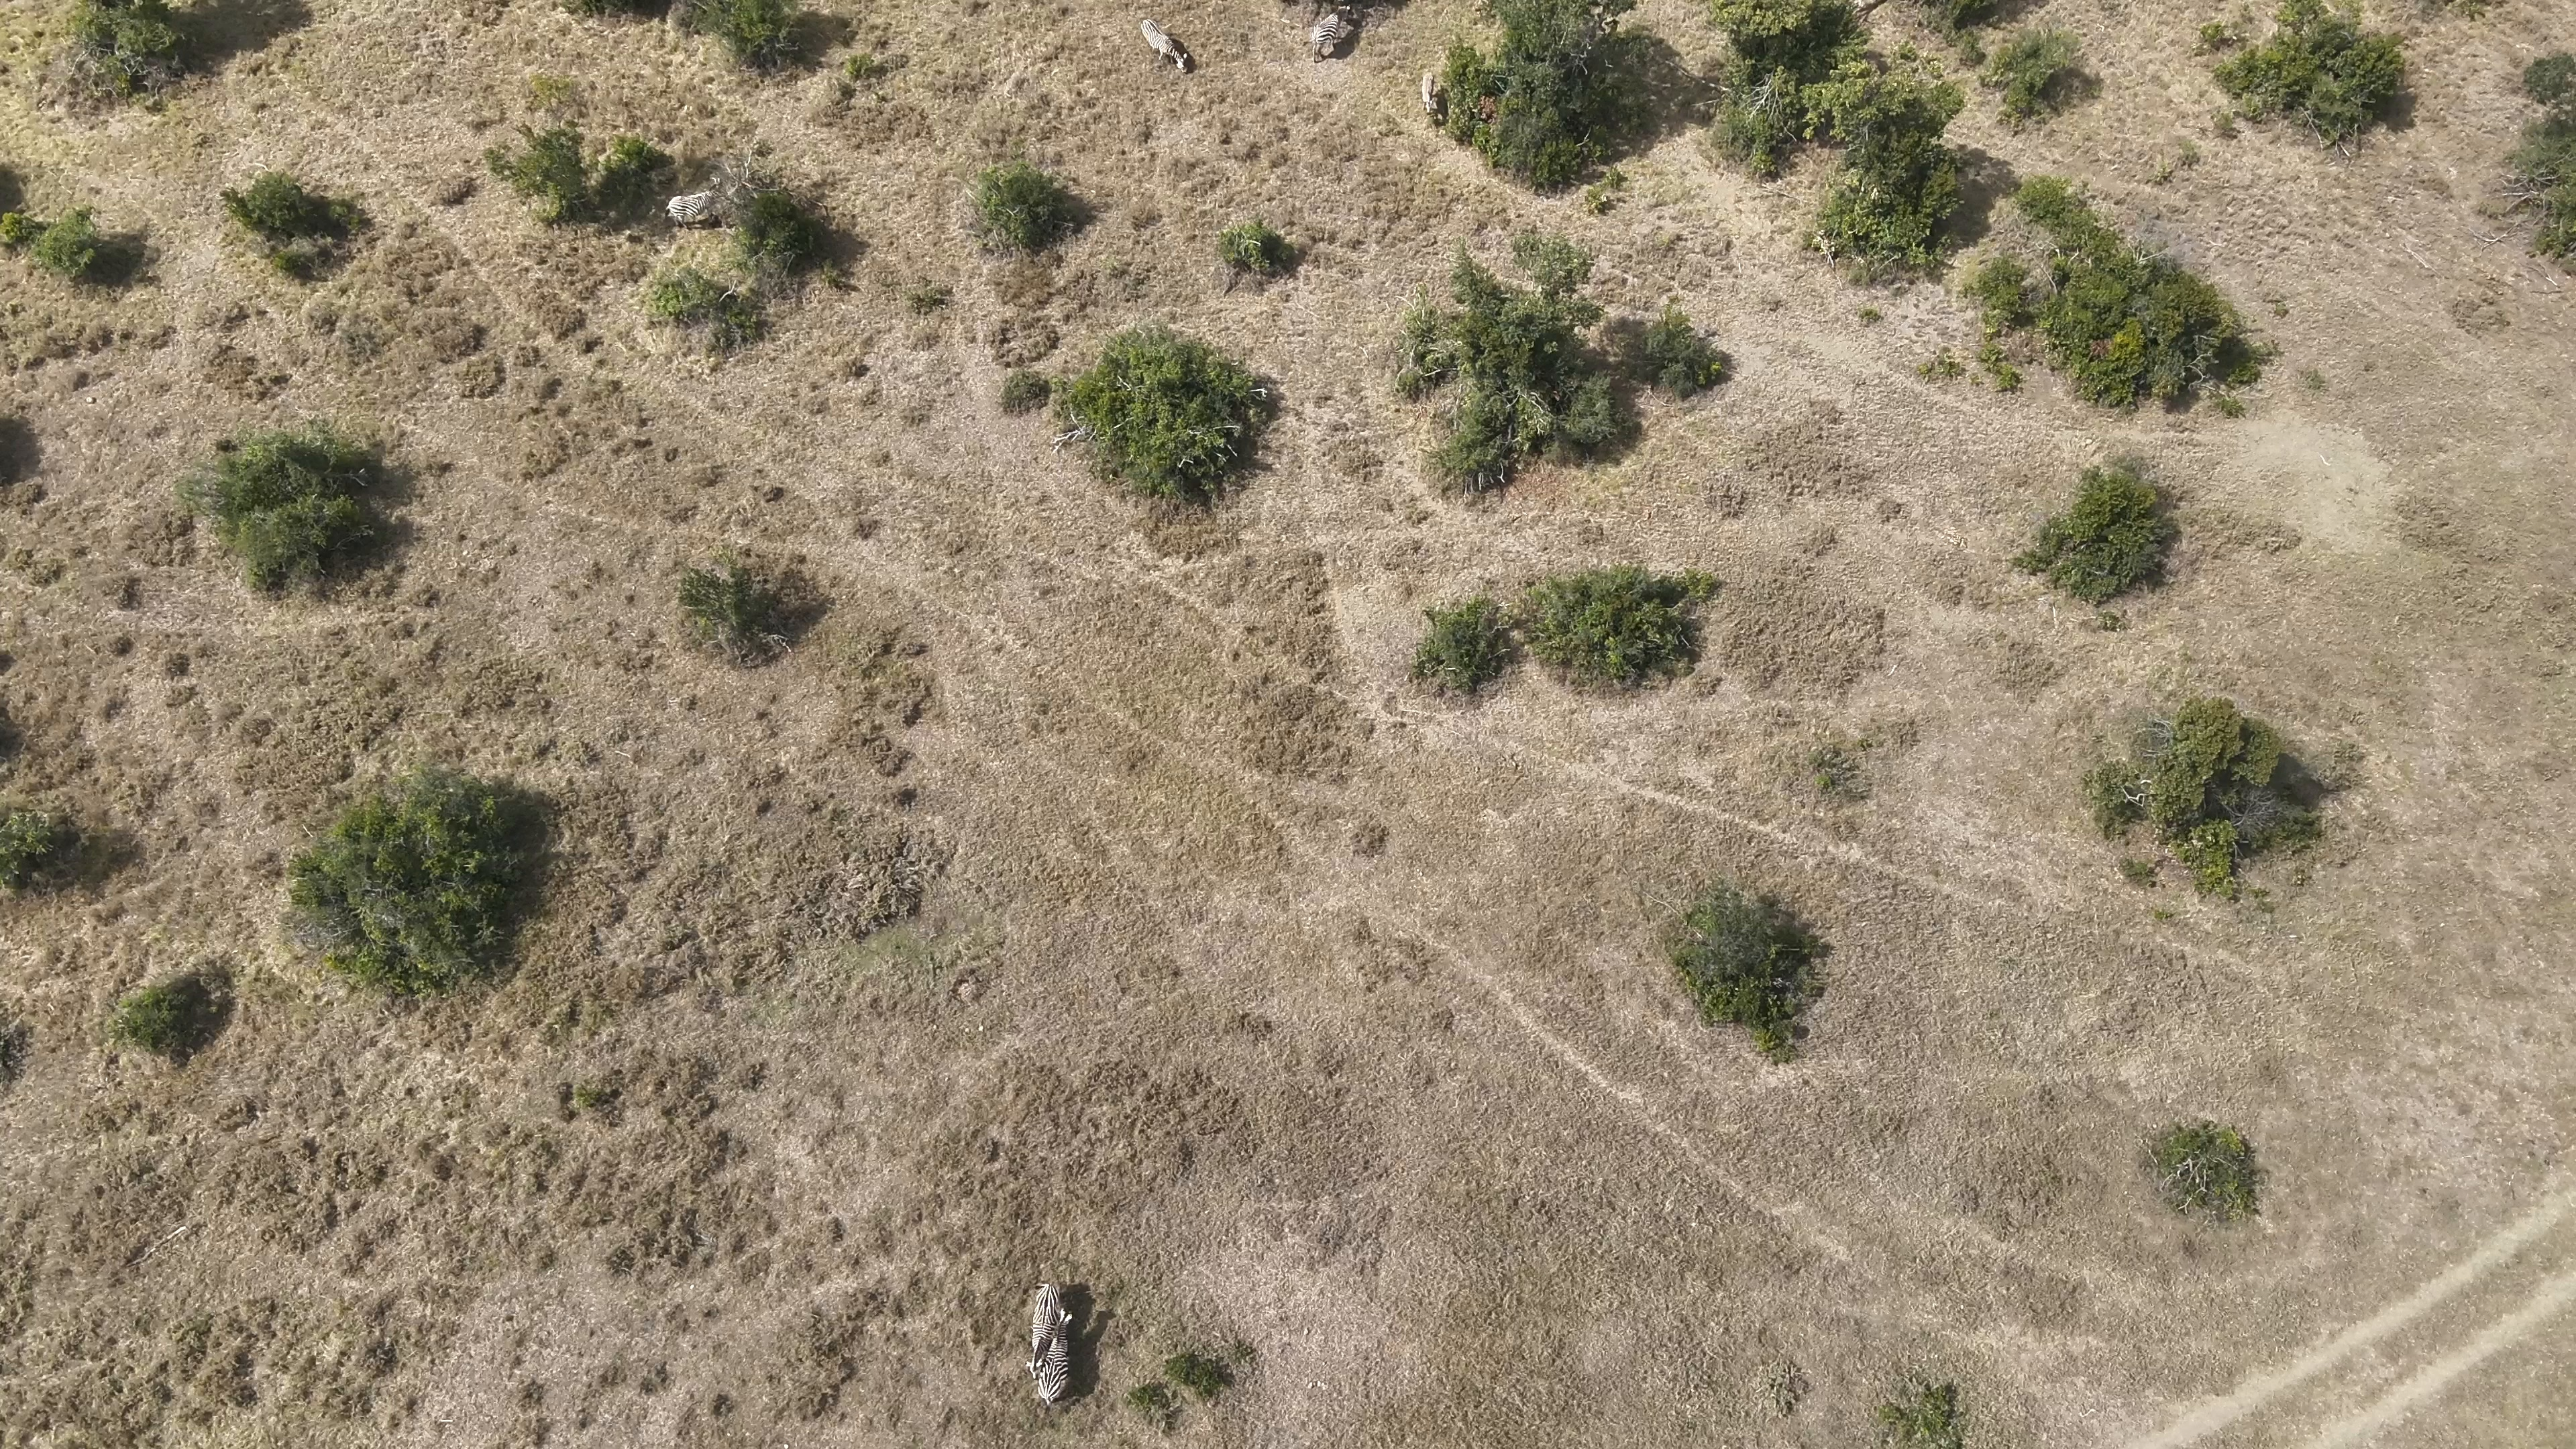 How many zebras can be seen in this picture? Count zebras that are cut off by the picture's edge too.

6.